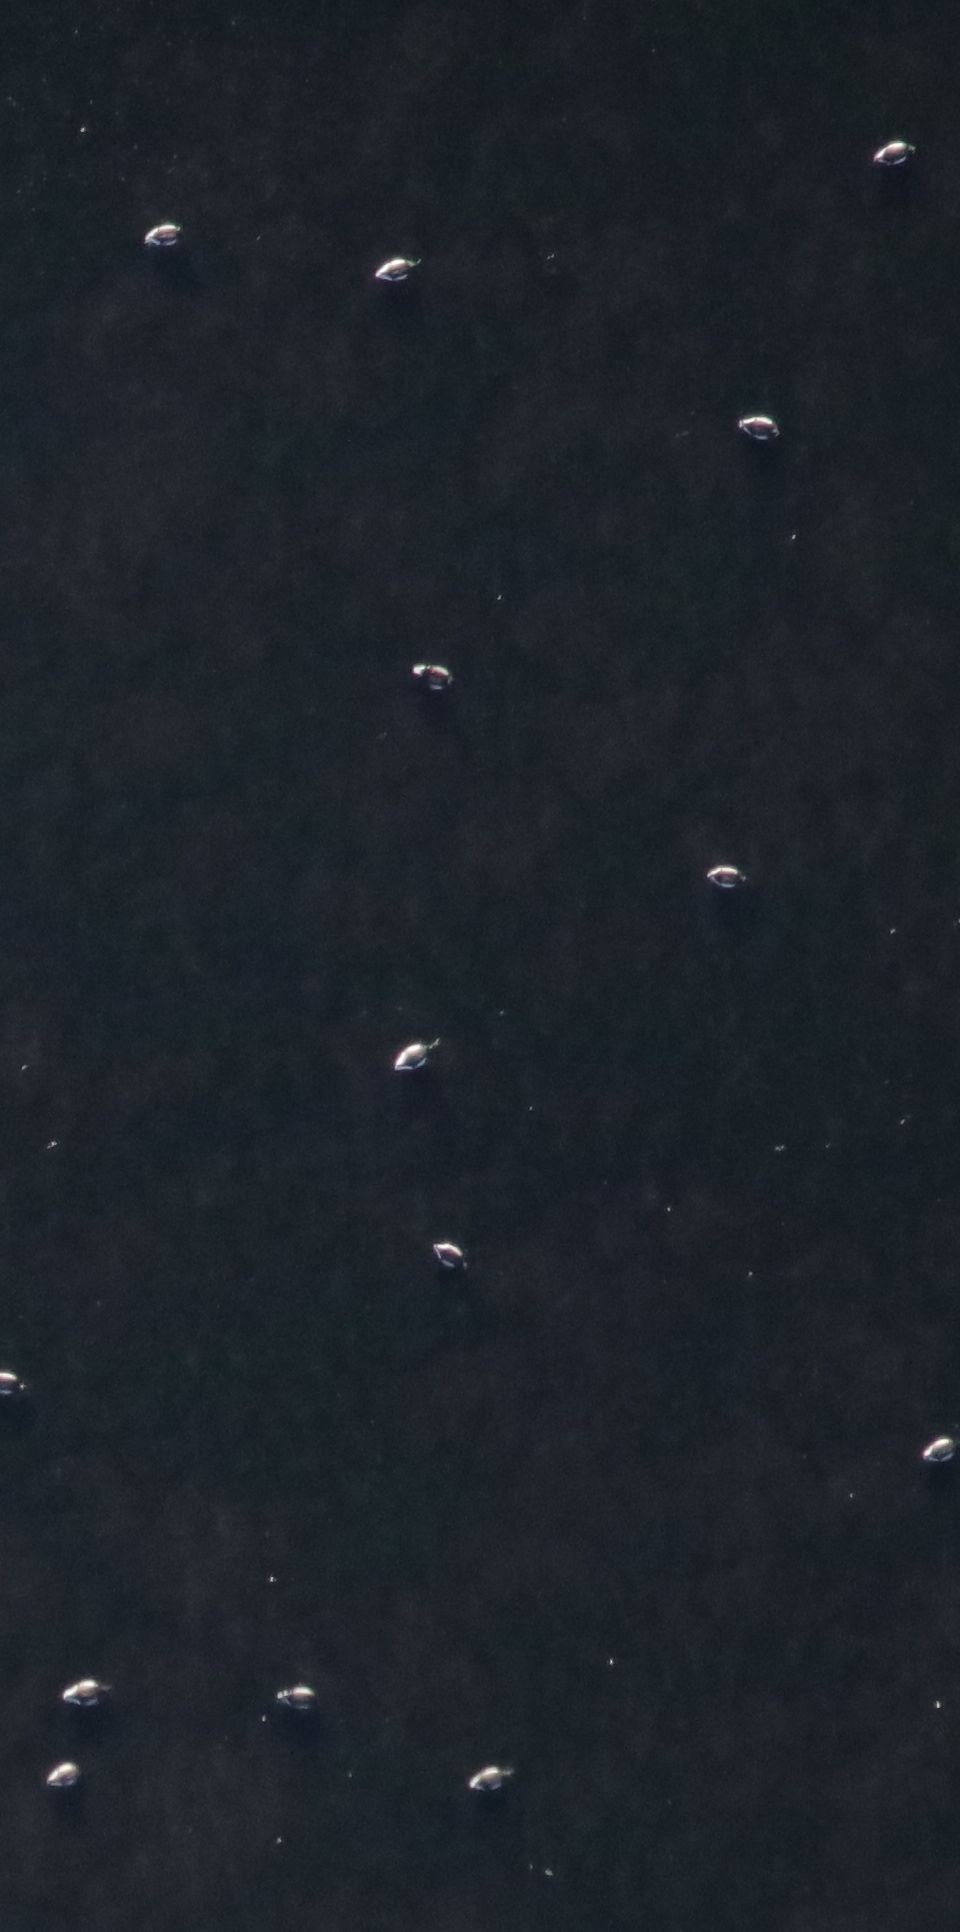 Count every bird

14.